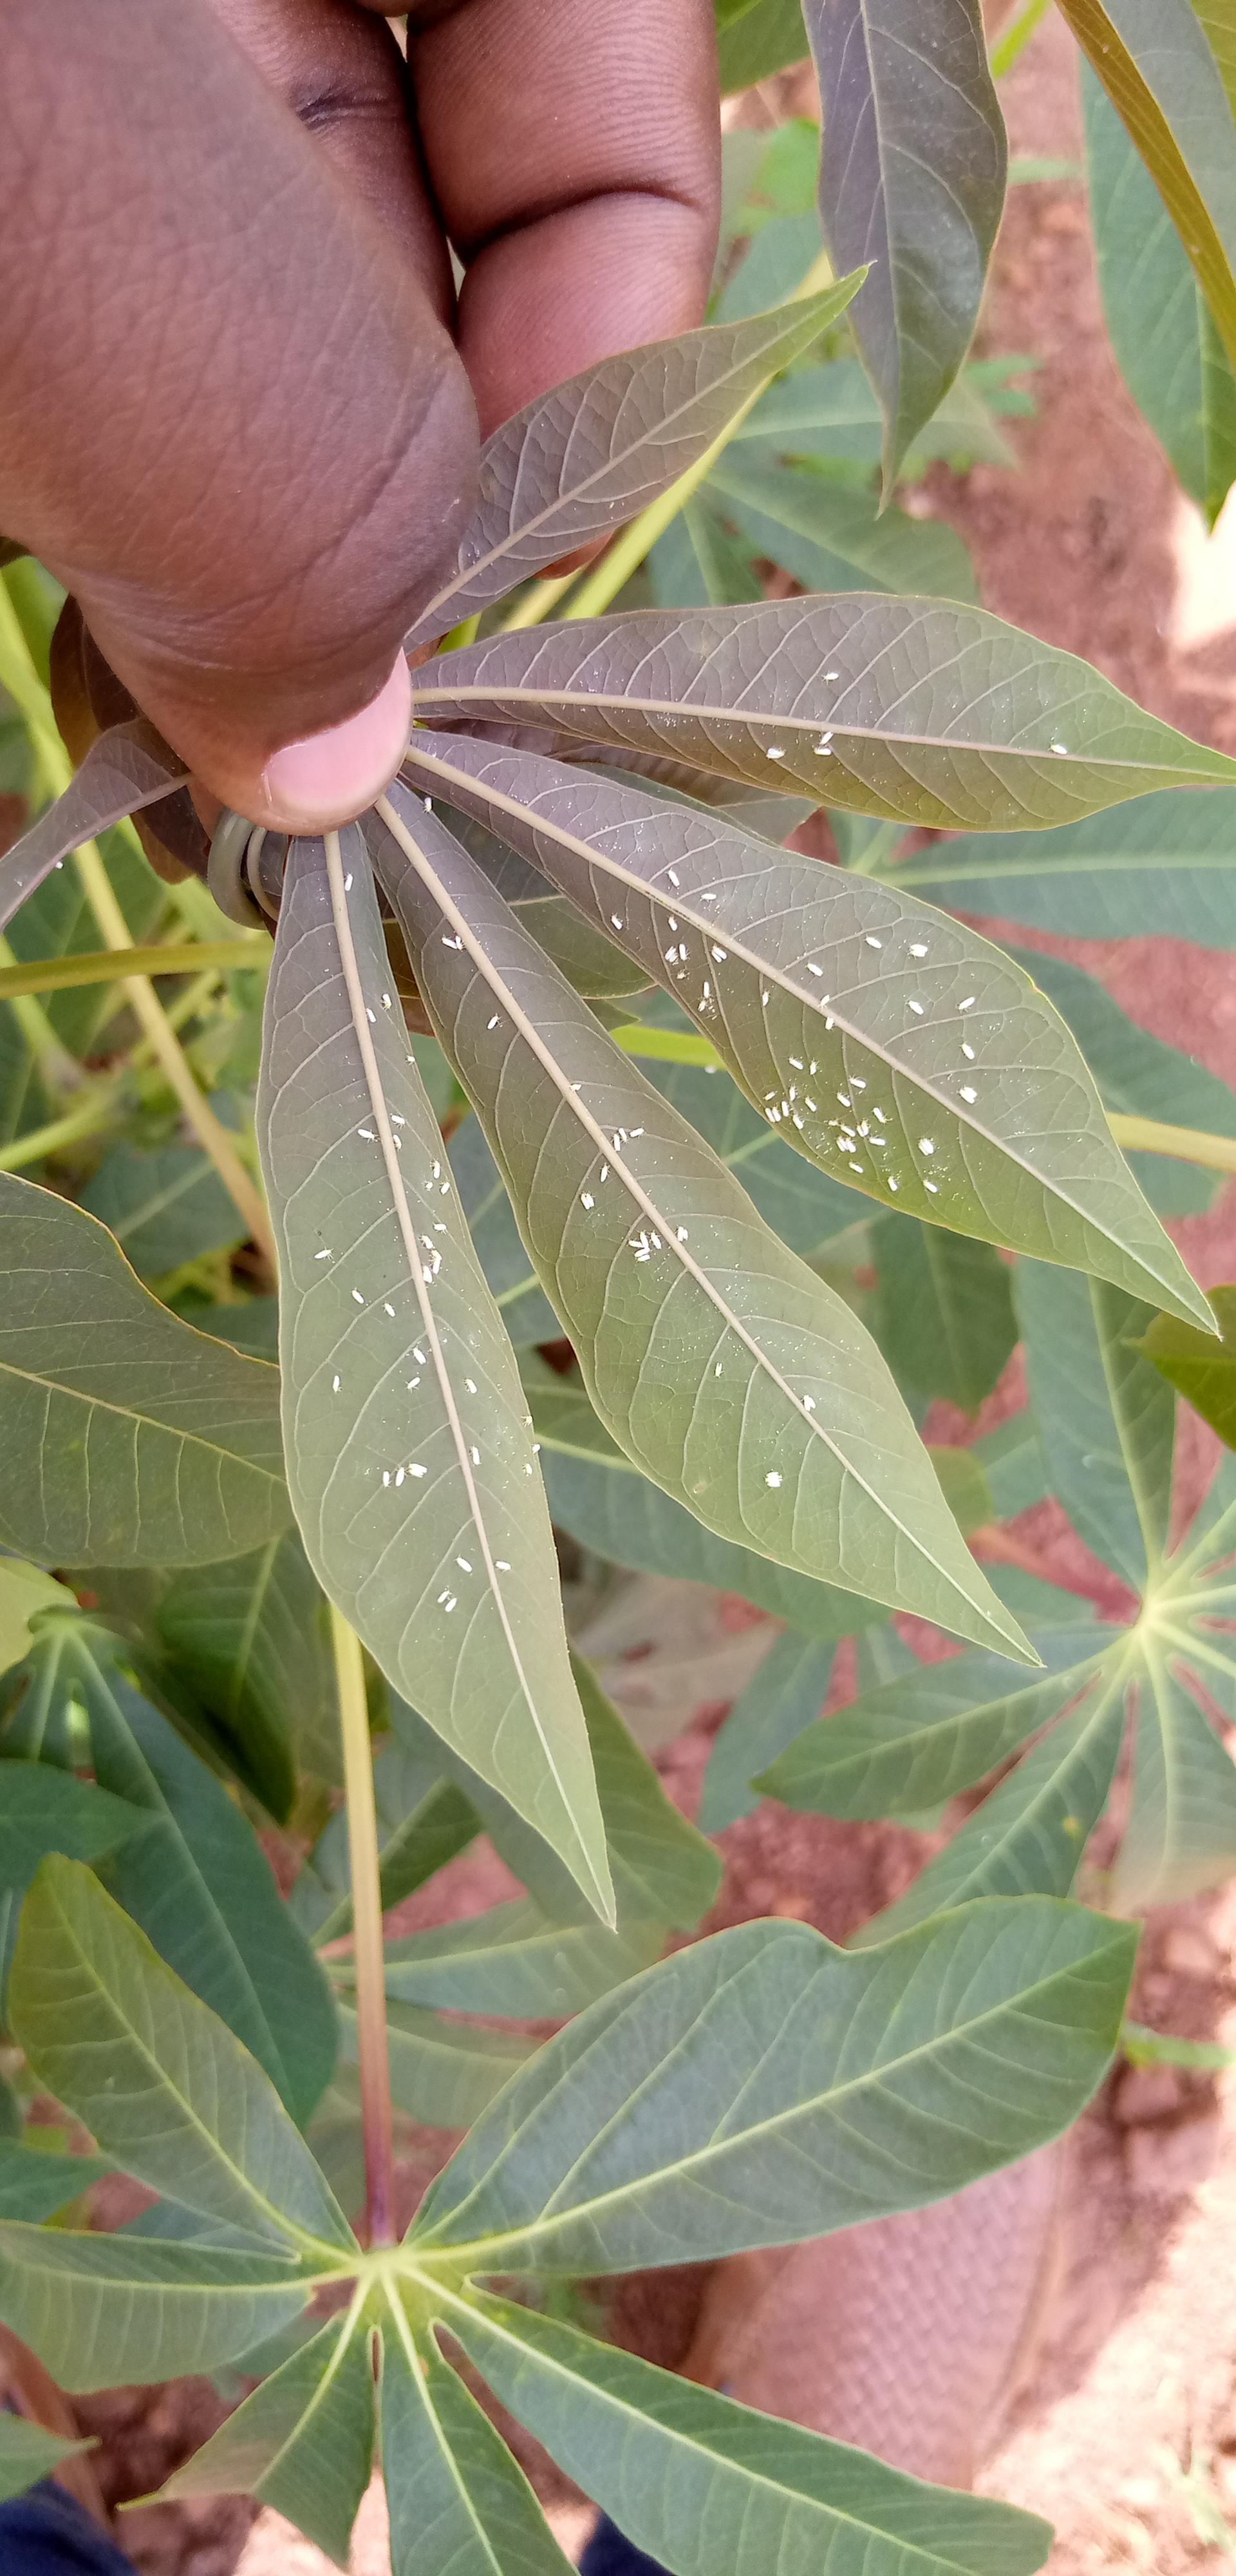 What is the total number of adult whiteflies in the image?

112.